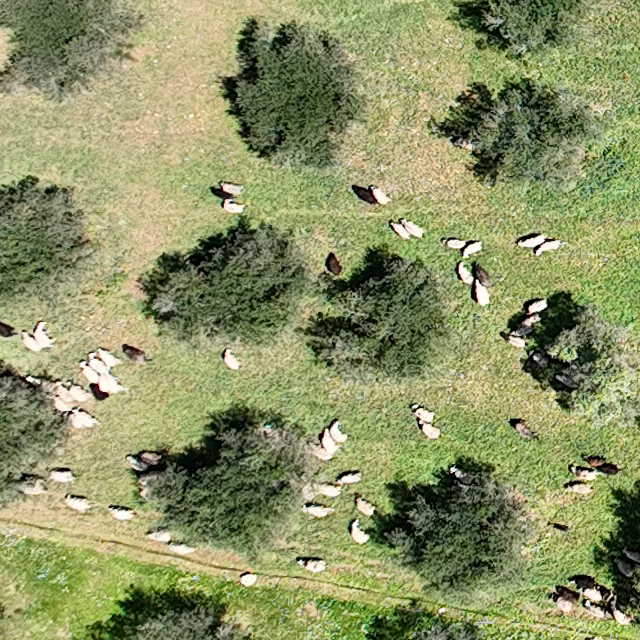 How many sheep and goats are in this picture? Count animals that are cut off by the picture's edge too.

74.